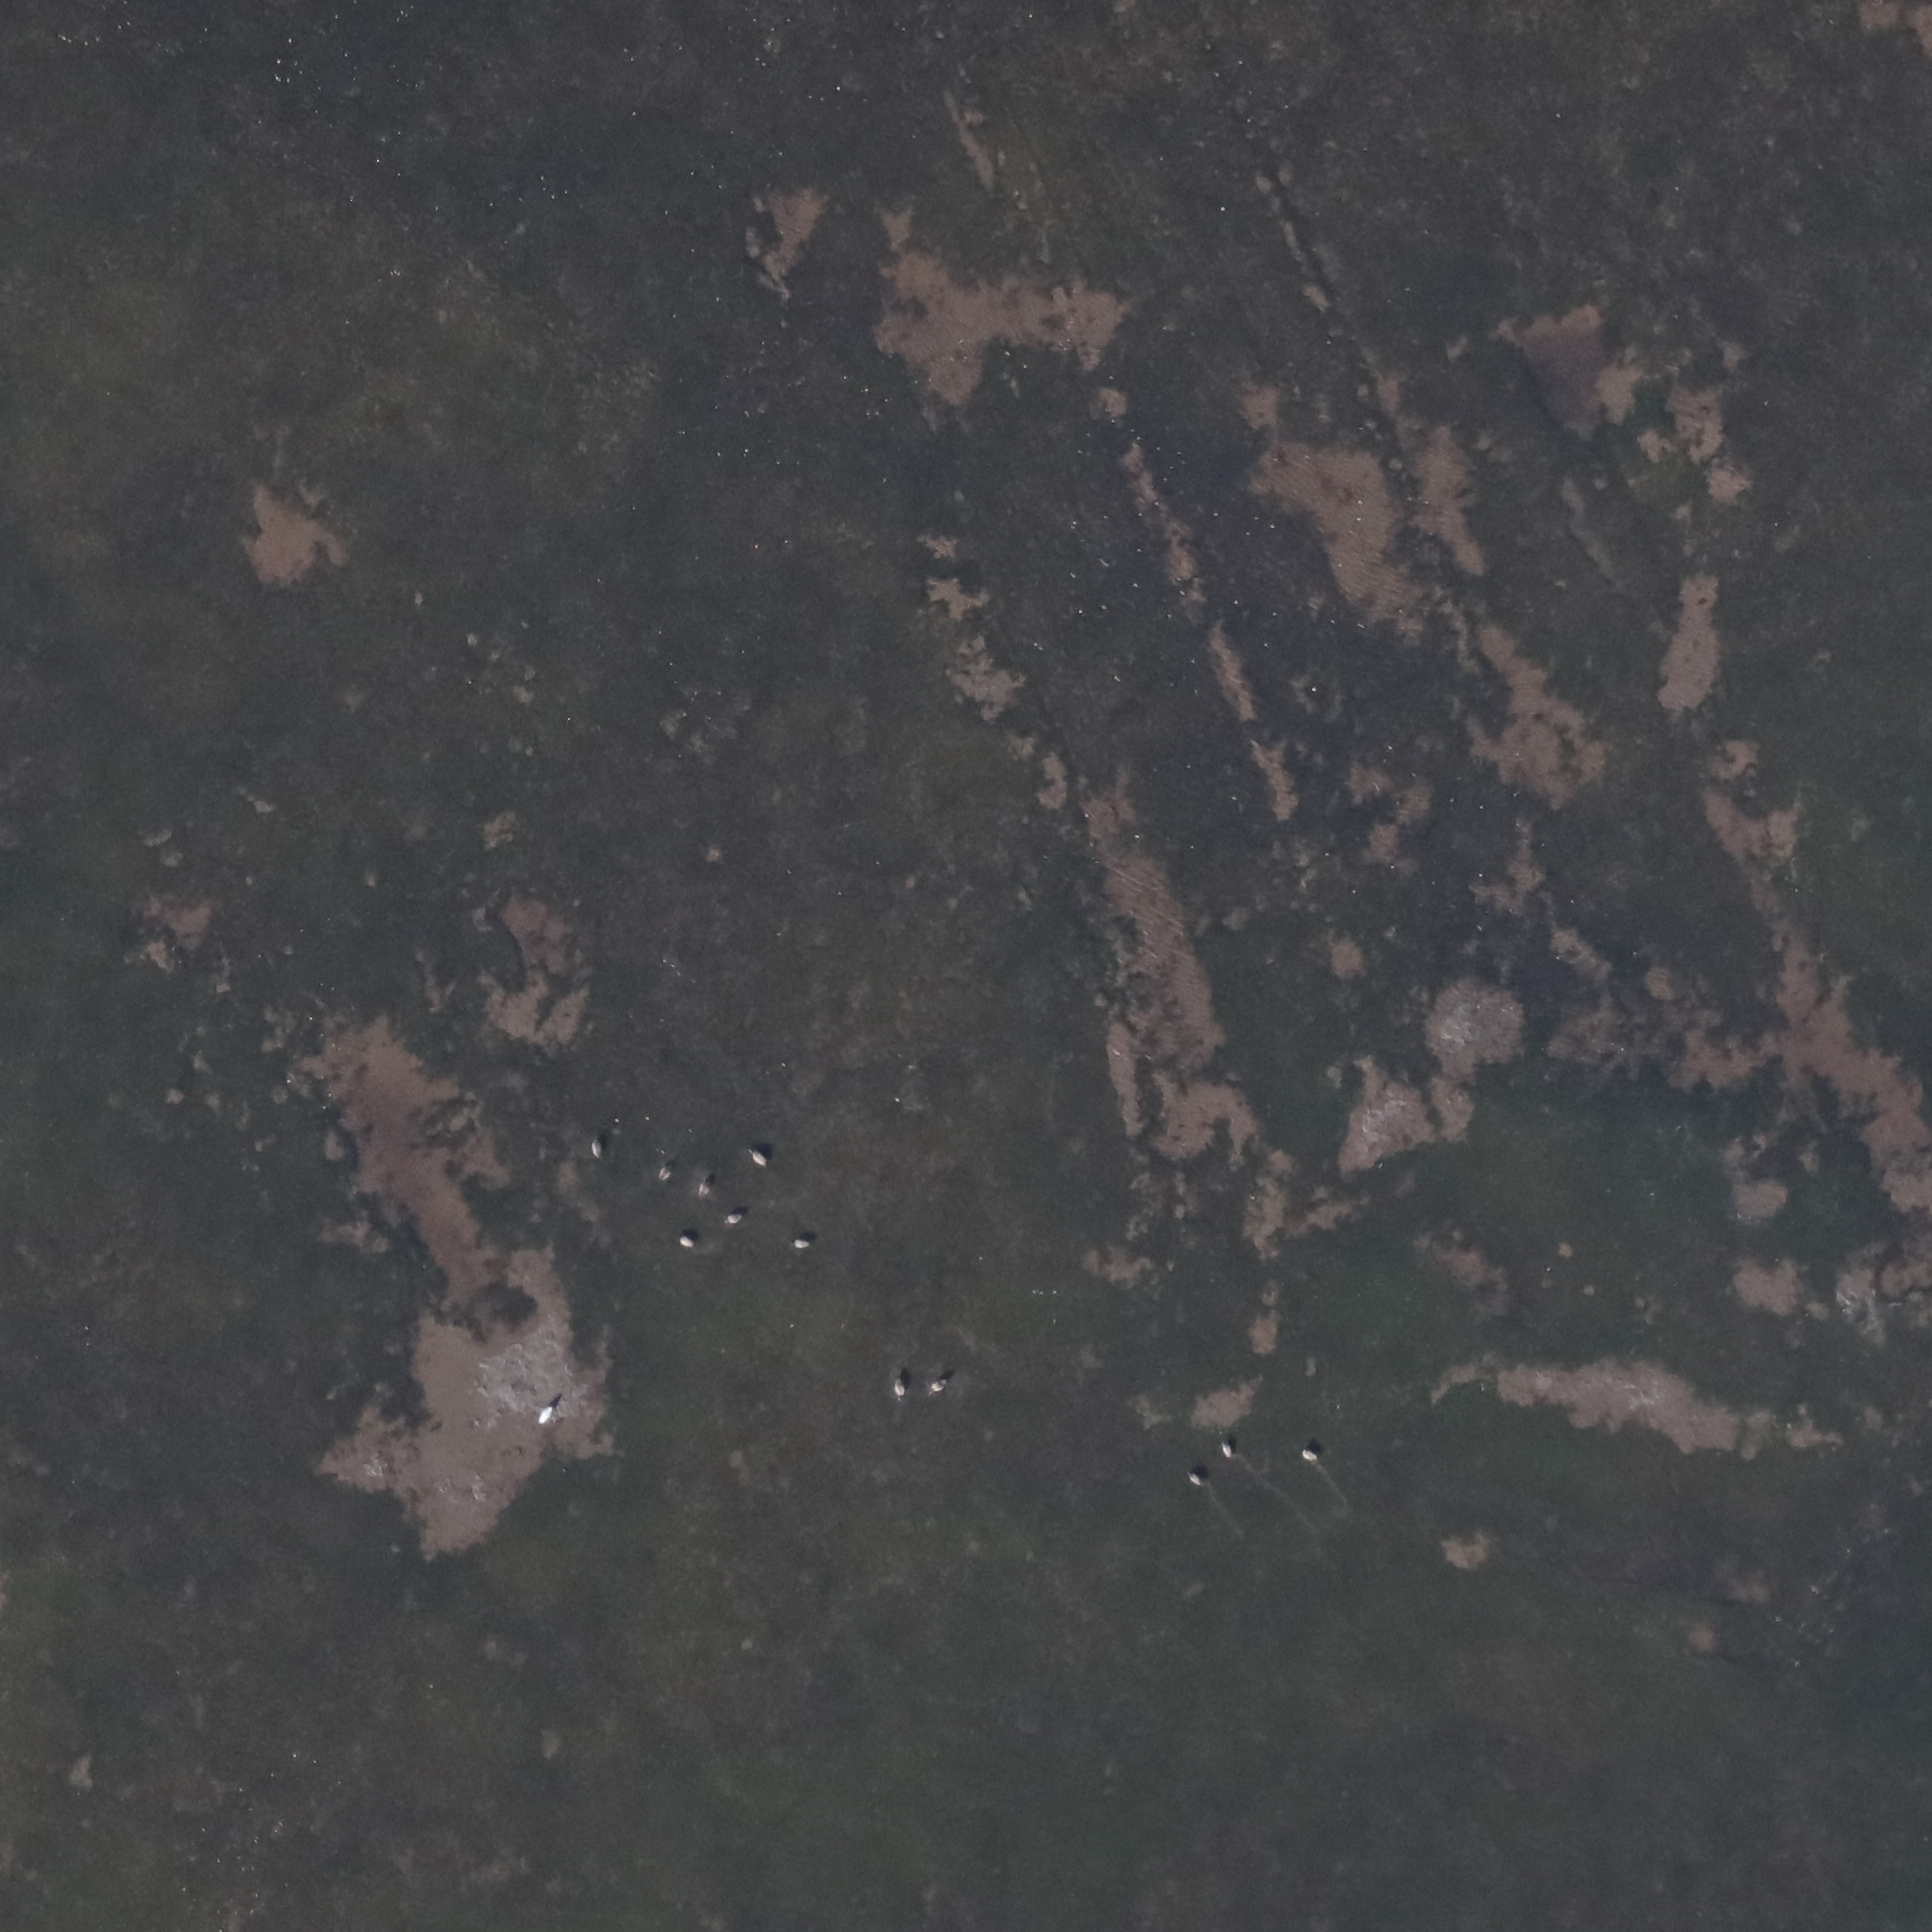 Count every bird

13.